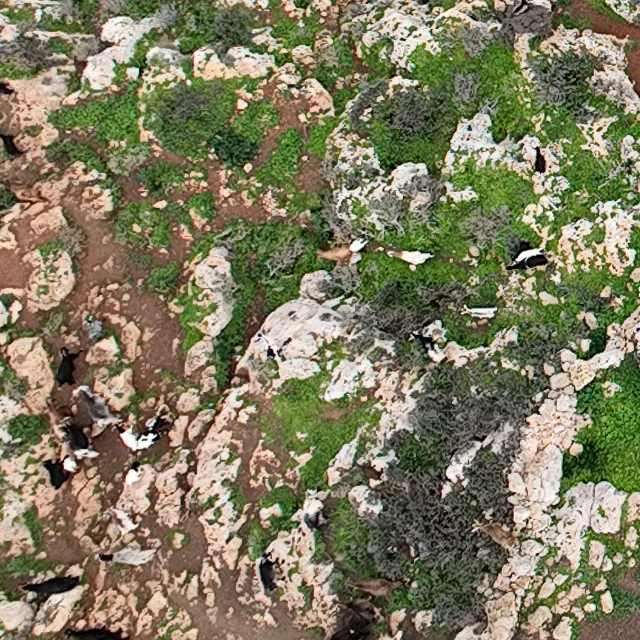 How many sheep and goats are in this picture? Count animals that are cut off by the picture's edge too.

31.